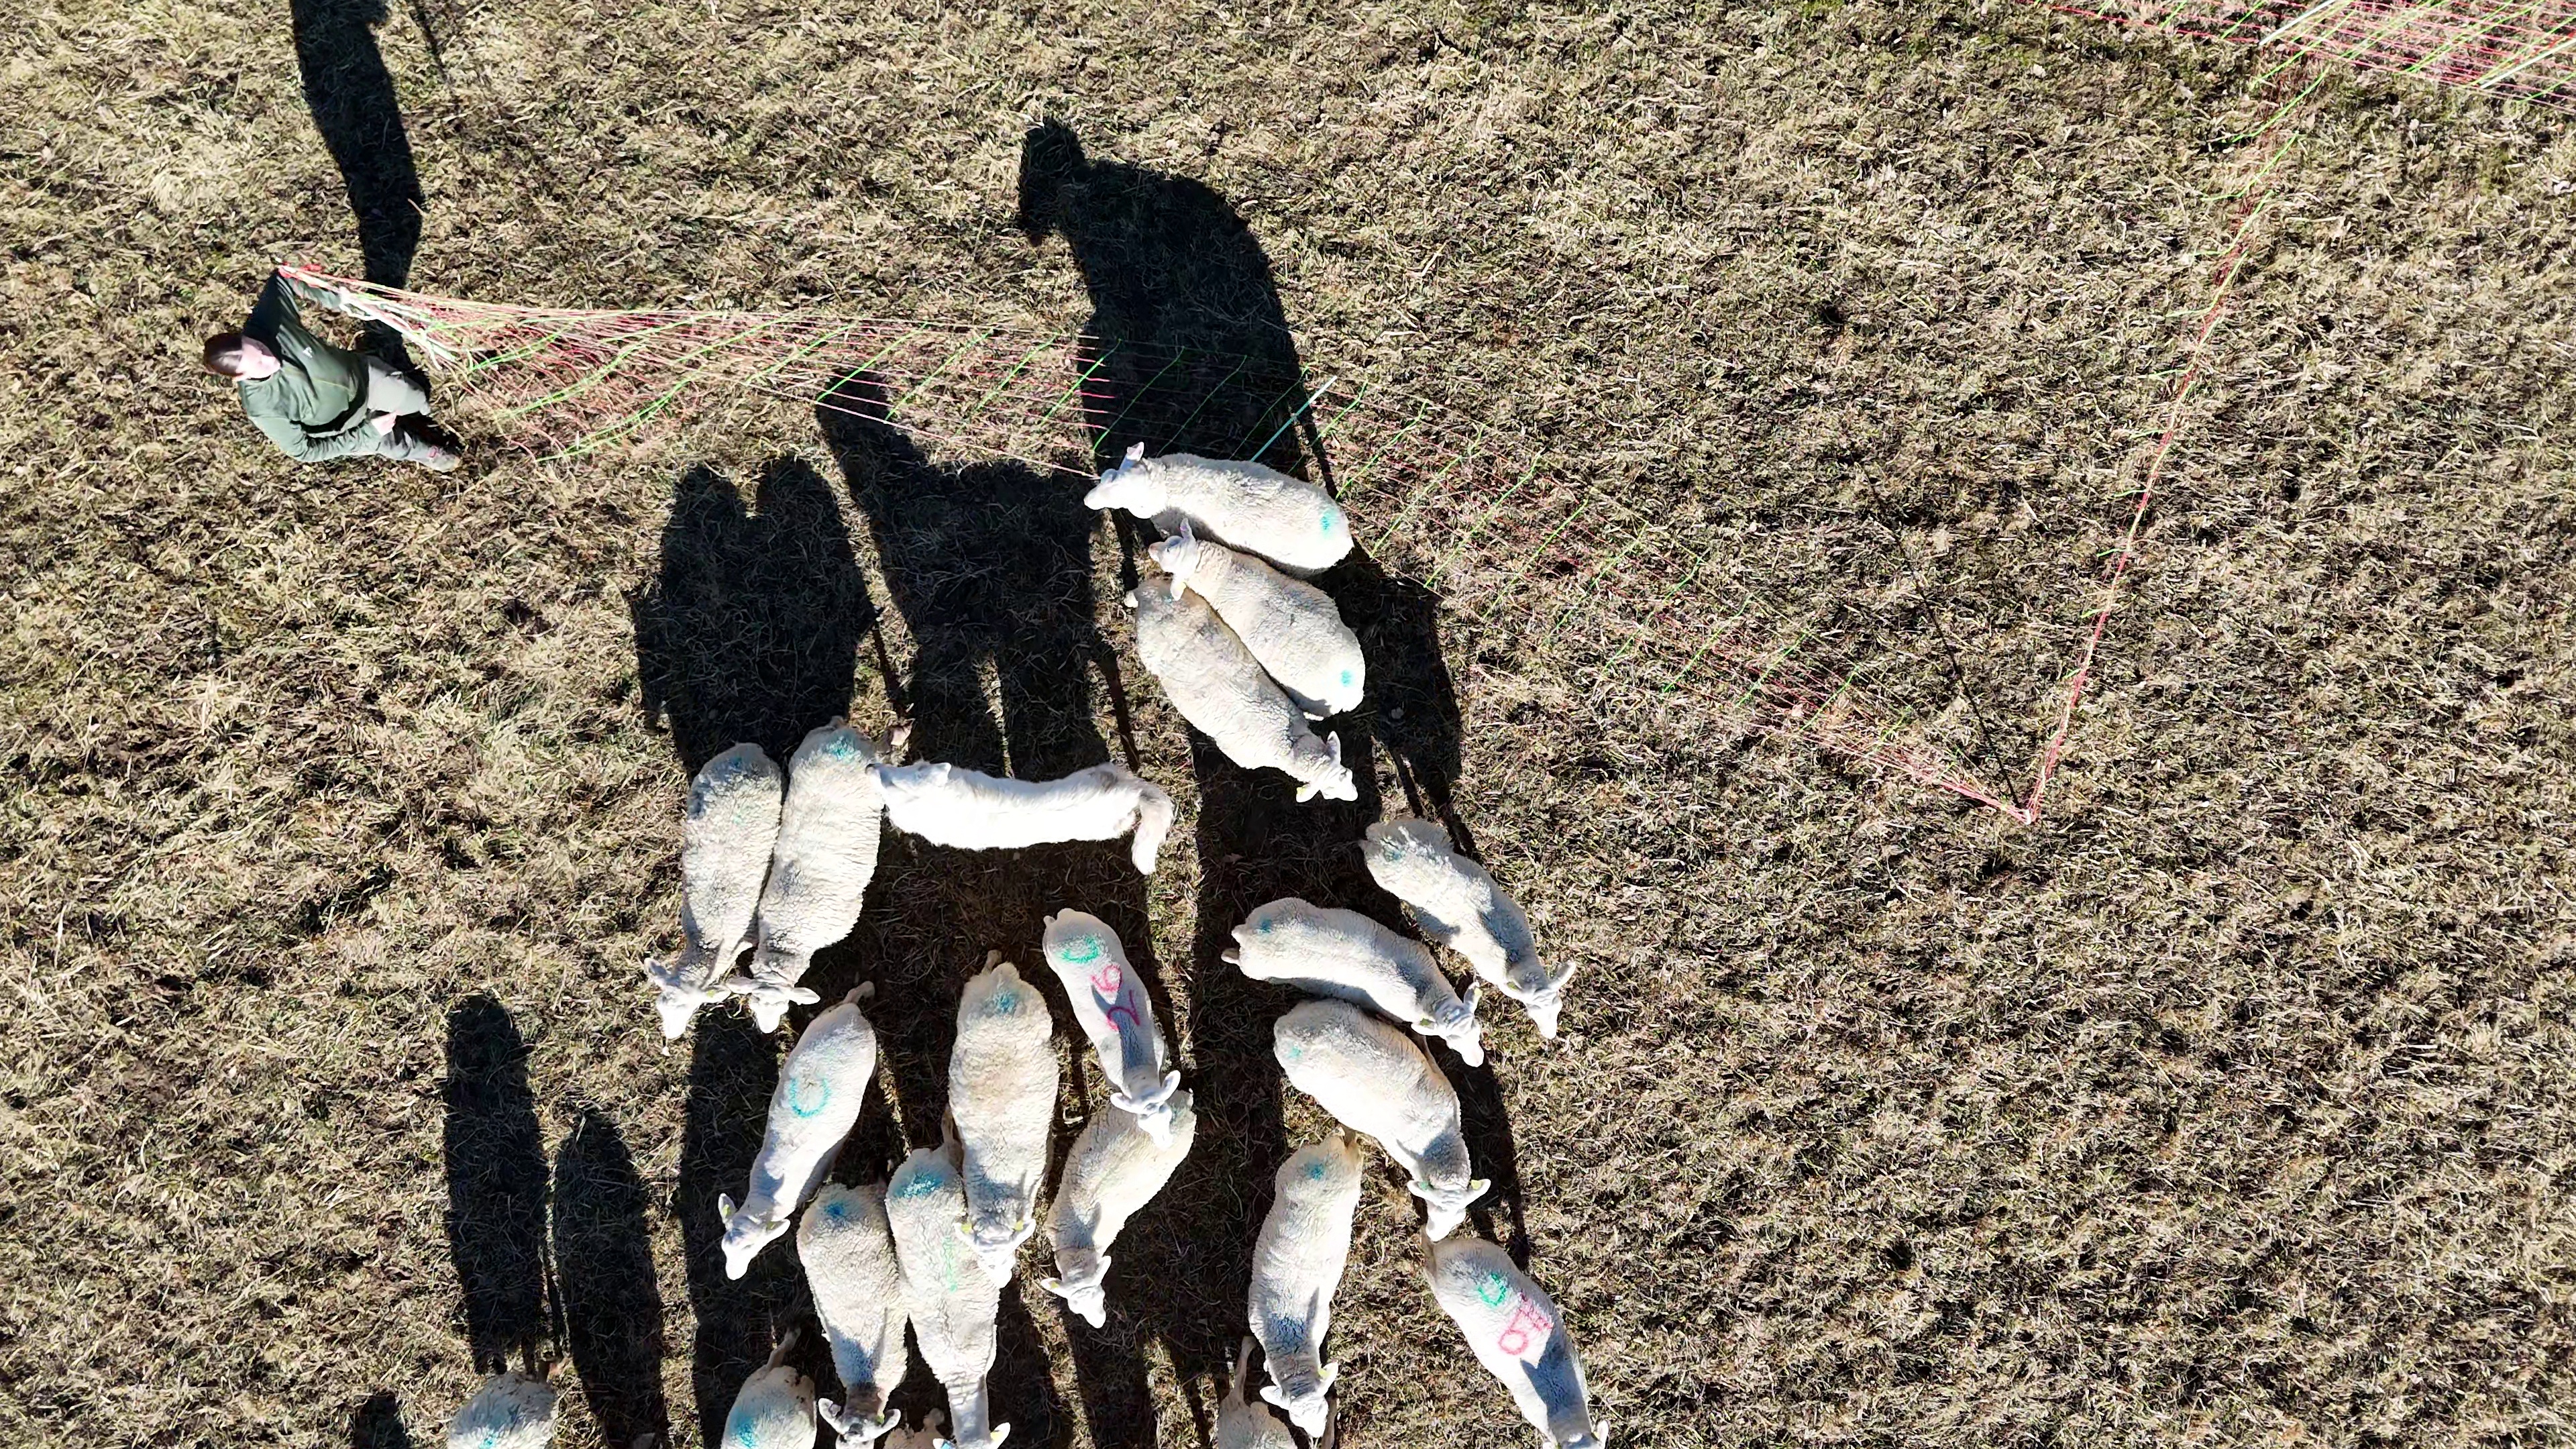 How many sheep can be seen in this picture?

21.